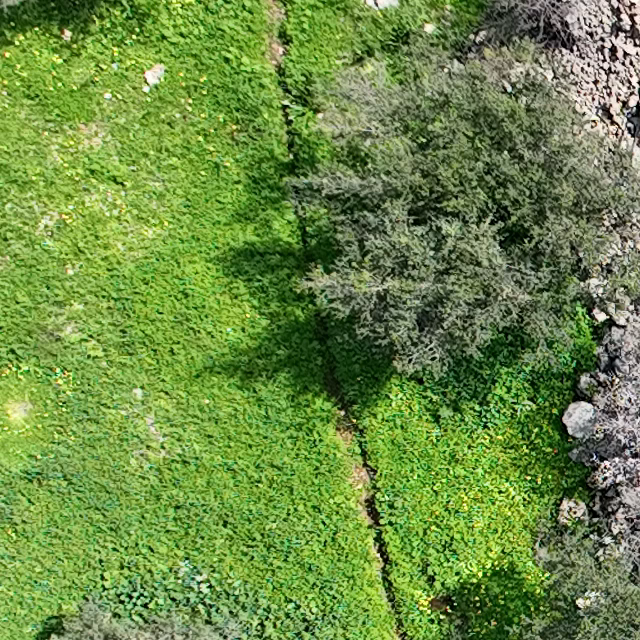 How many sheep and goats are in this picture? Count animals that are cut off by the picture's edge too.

0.